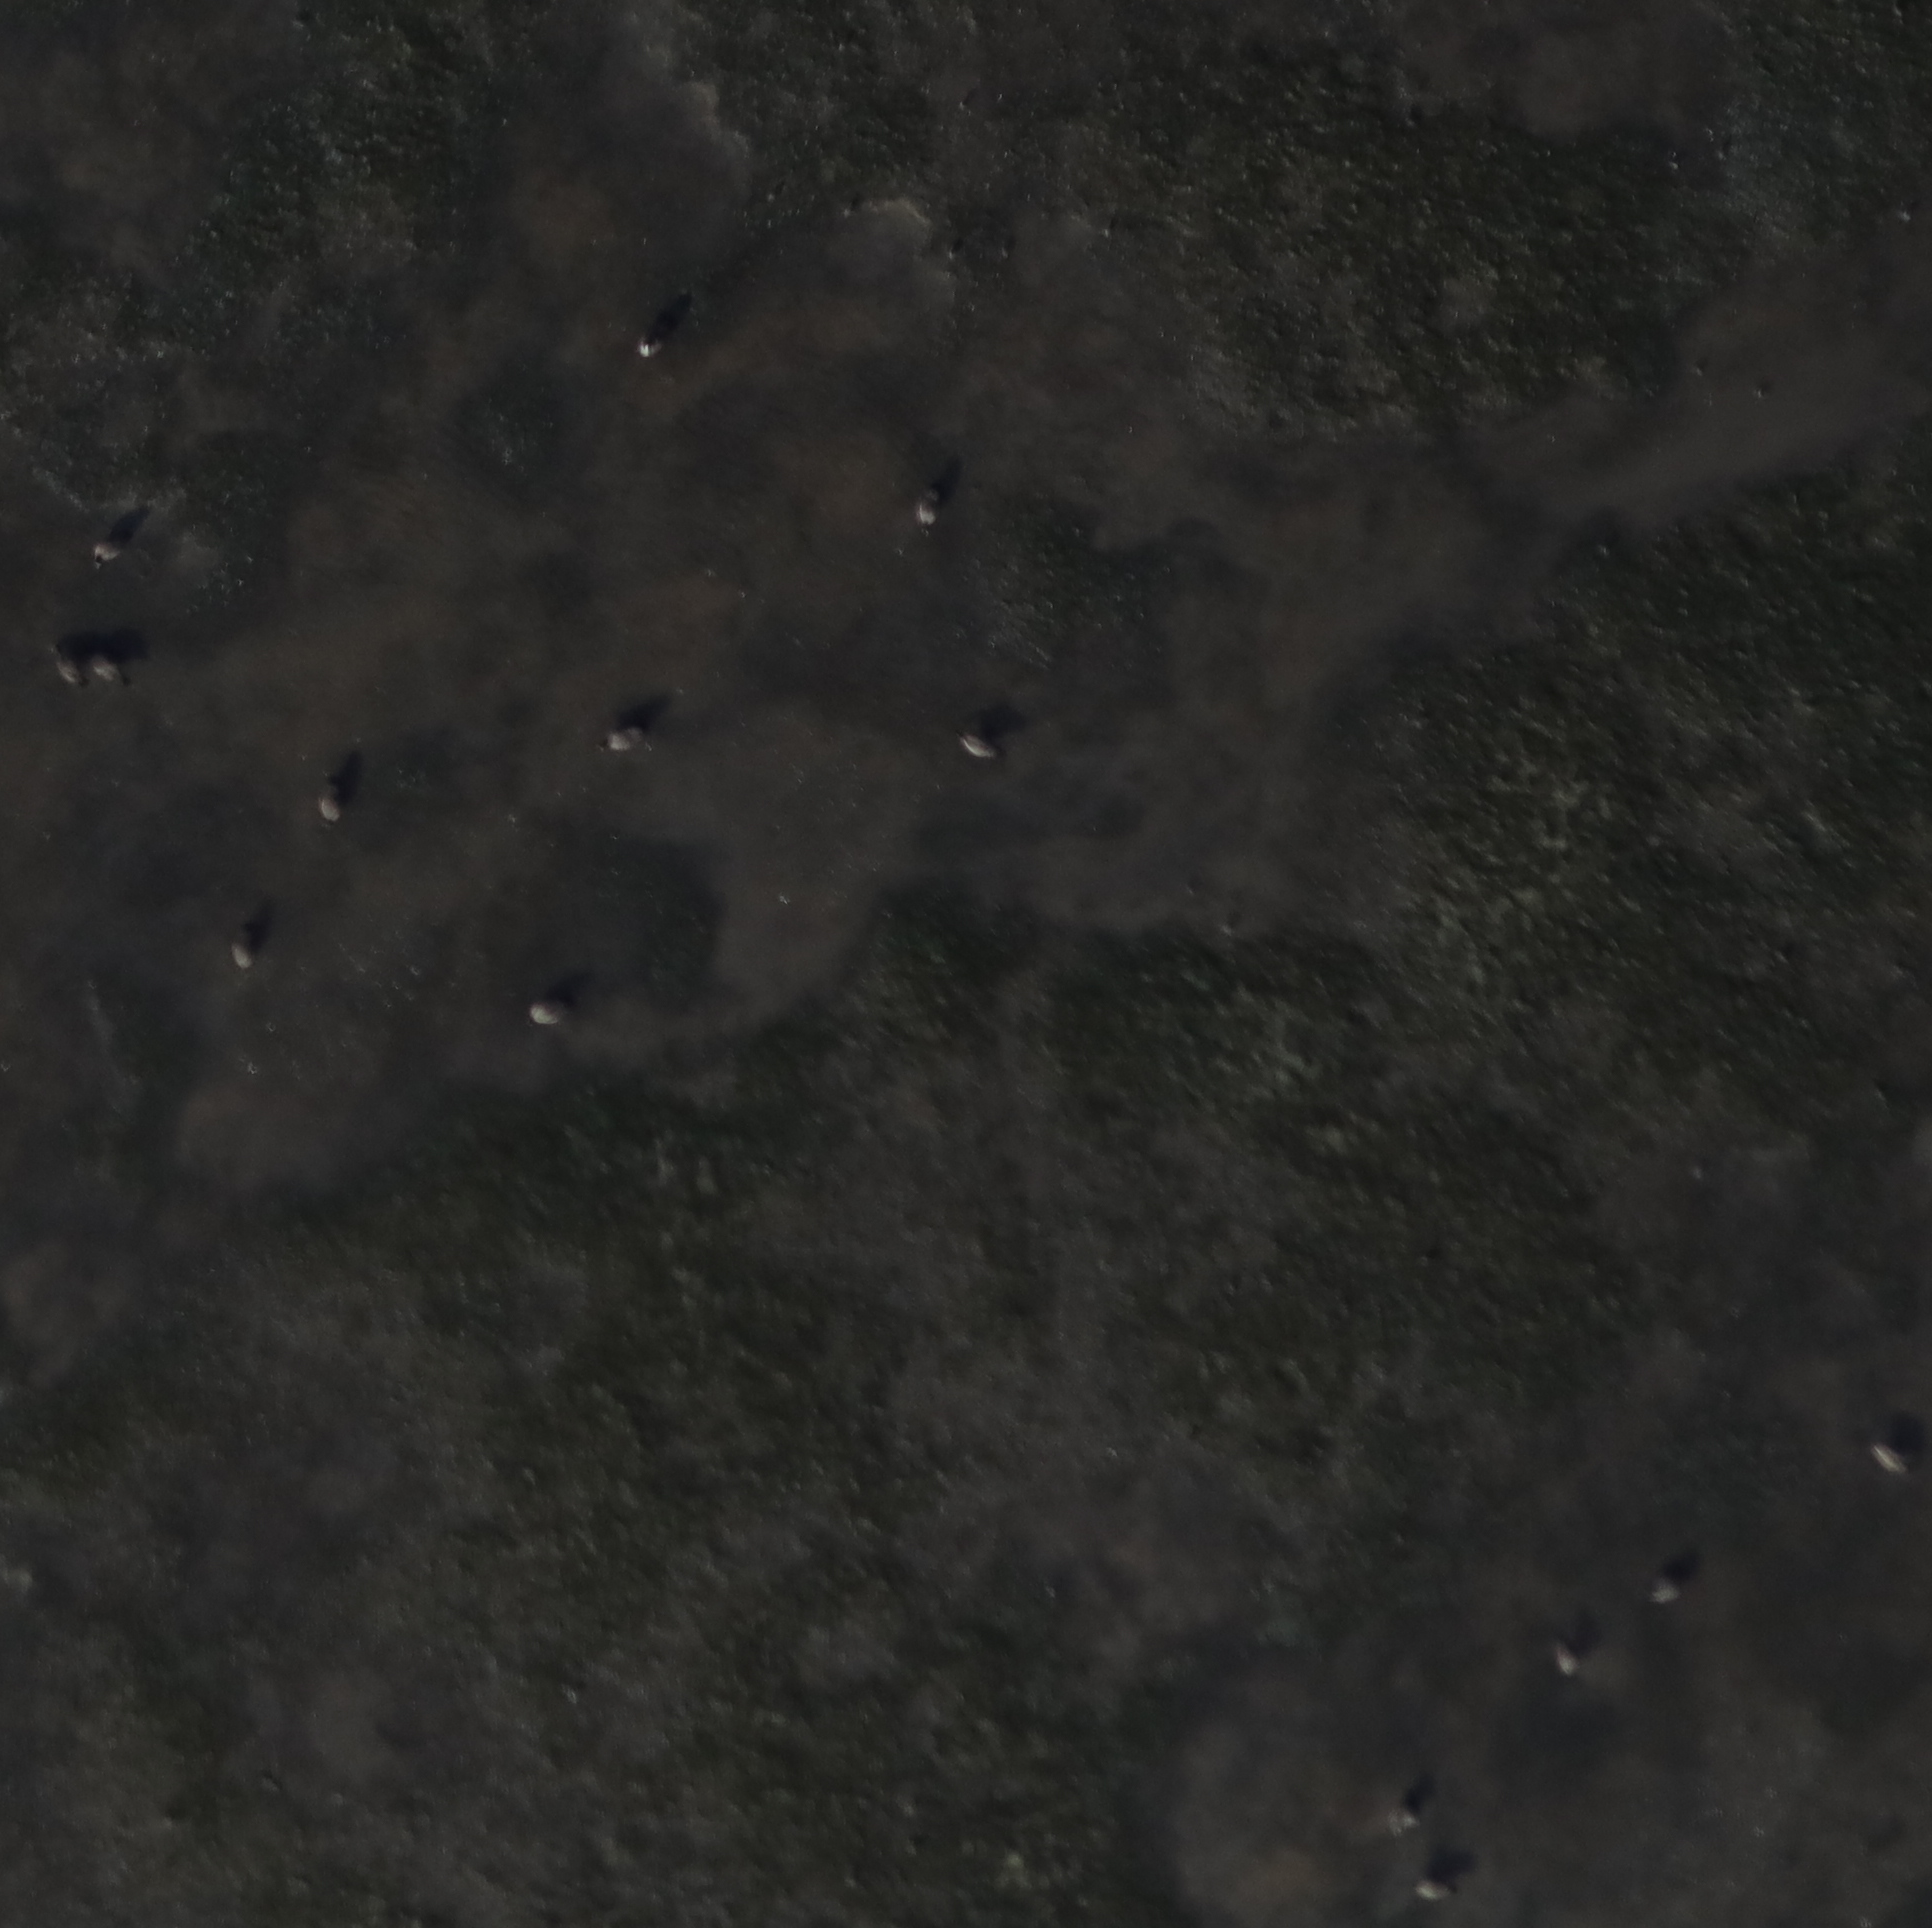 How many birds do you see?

15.